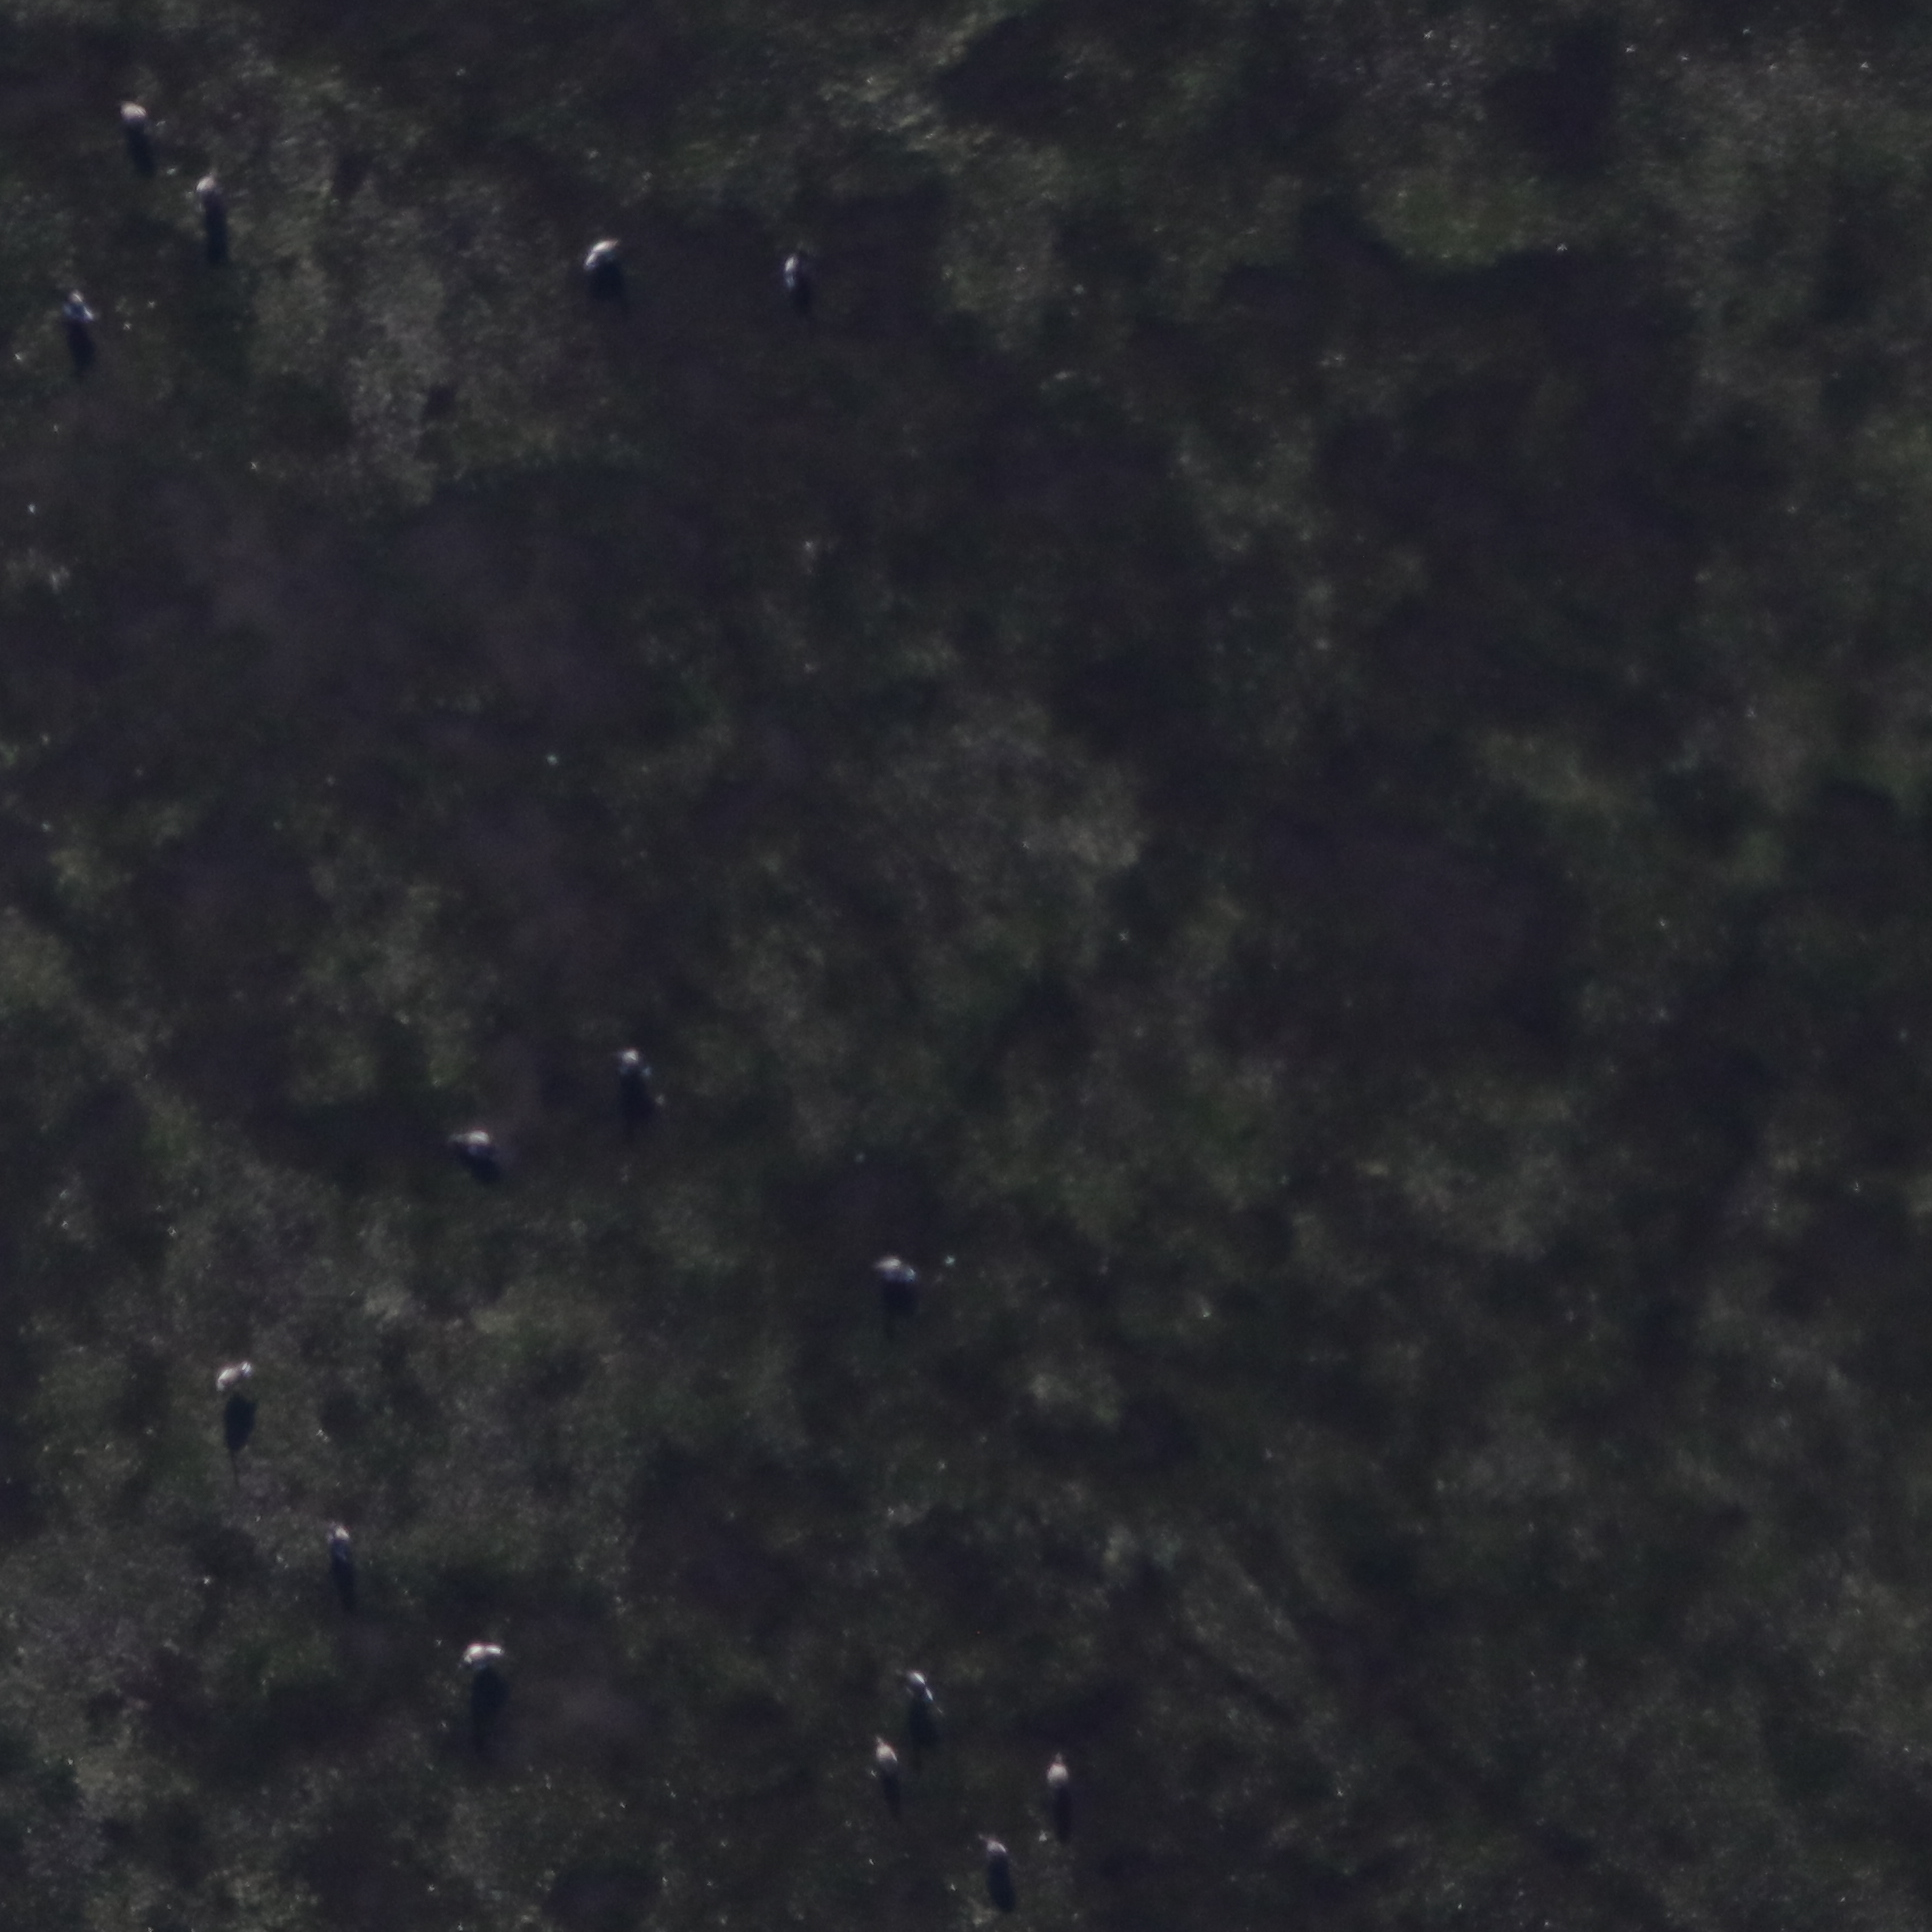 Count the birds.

15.